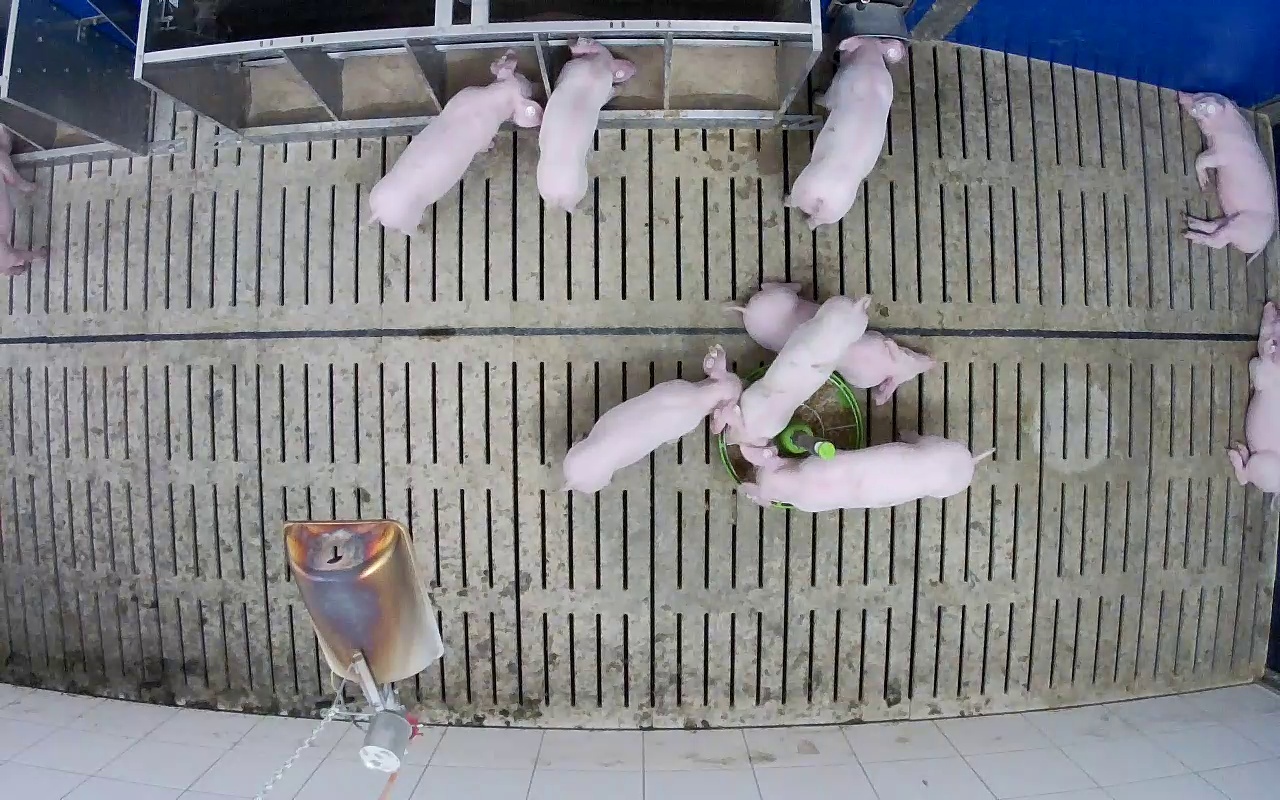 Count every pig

9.